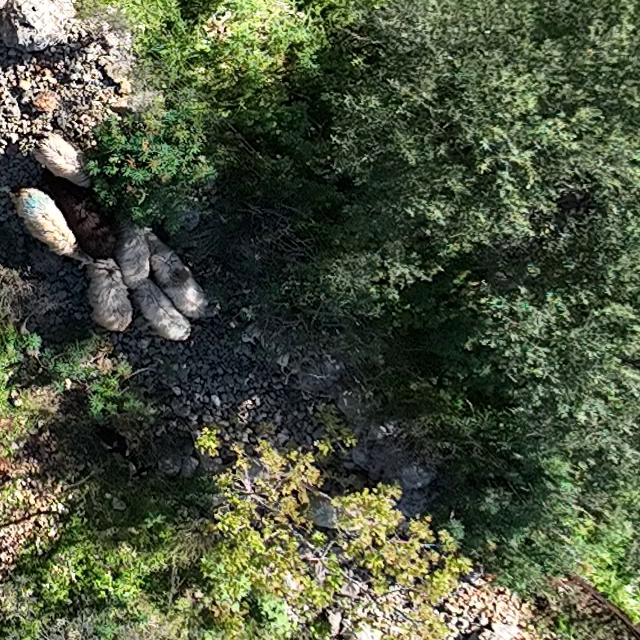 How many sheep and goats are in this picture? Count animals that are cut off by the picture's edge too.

7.